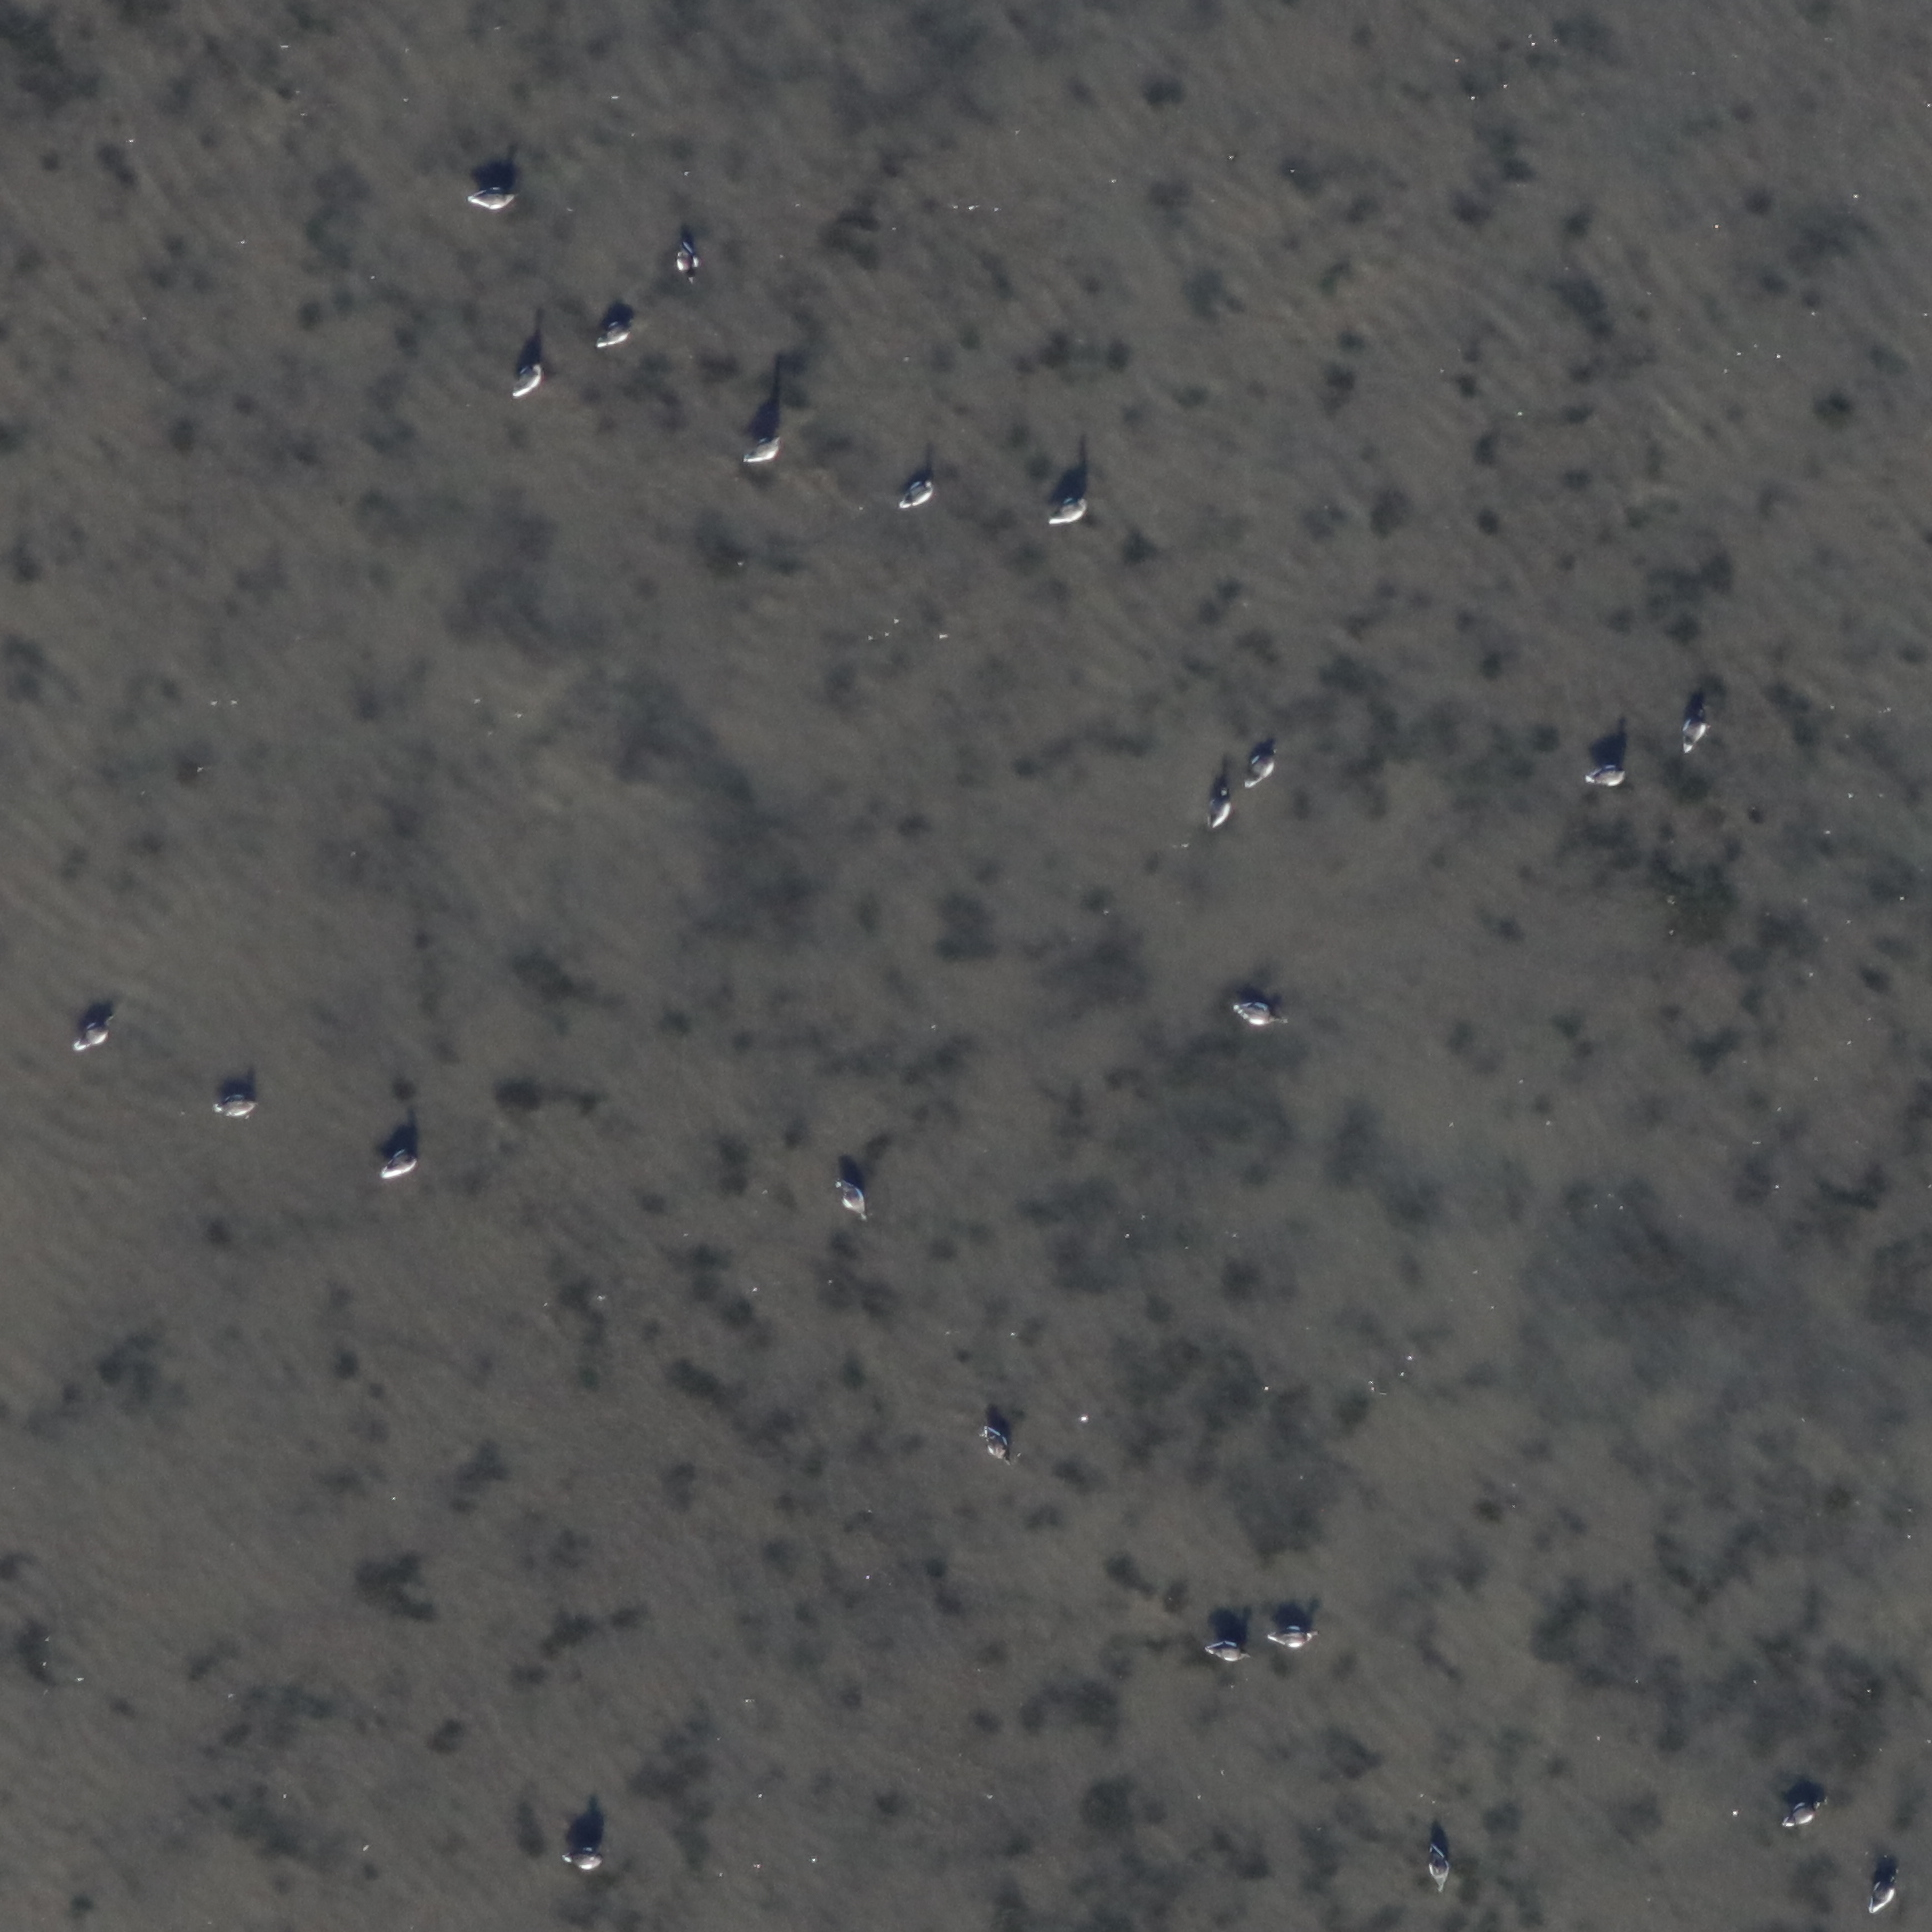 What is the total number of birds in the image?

23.